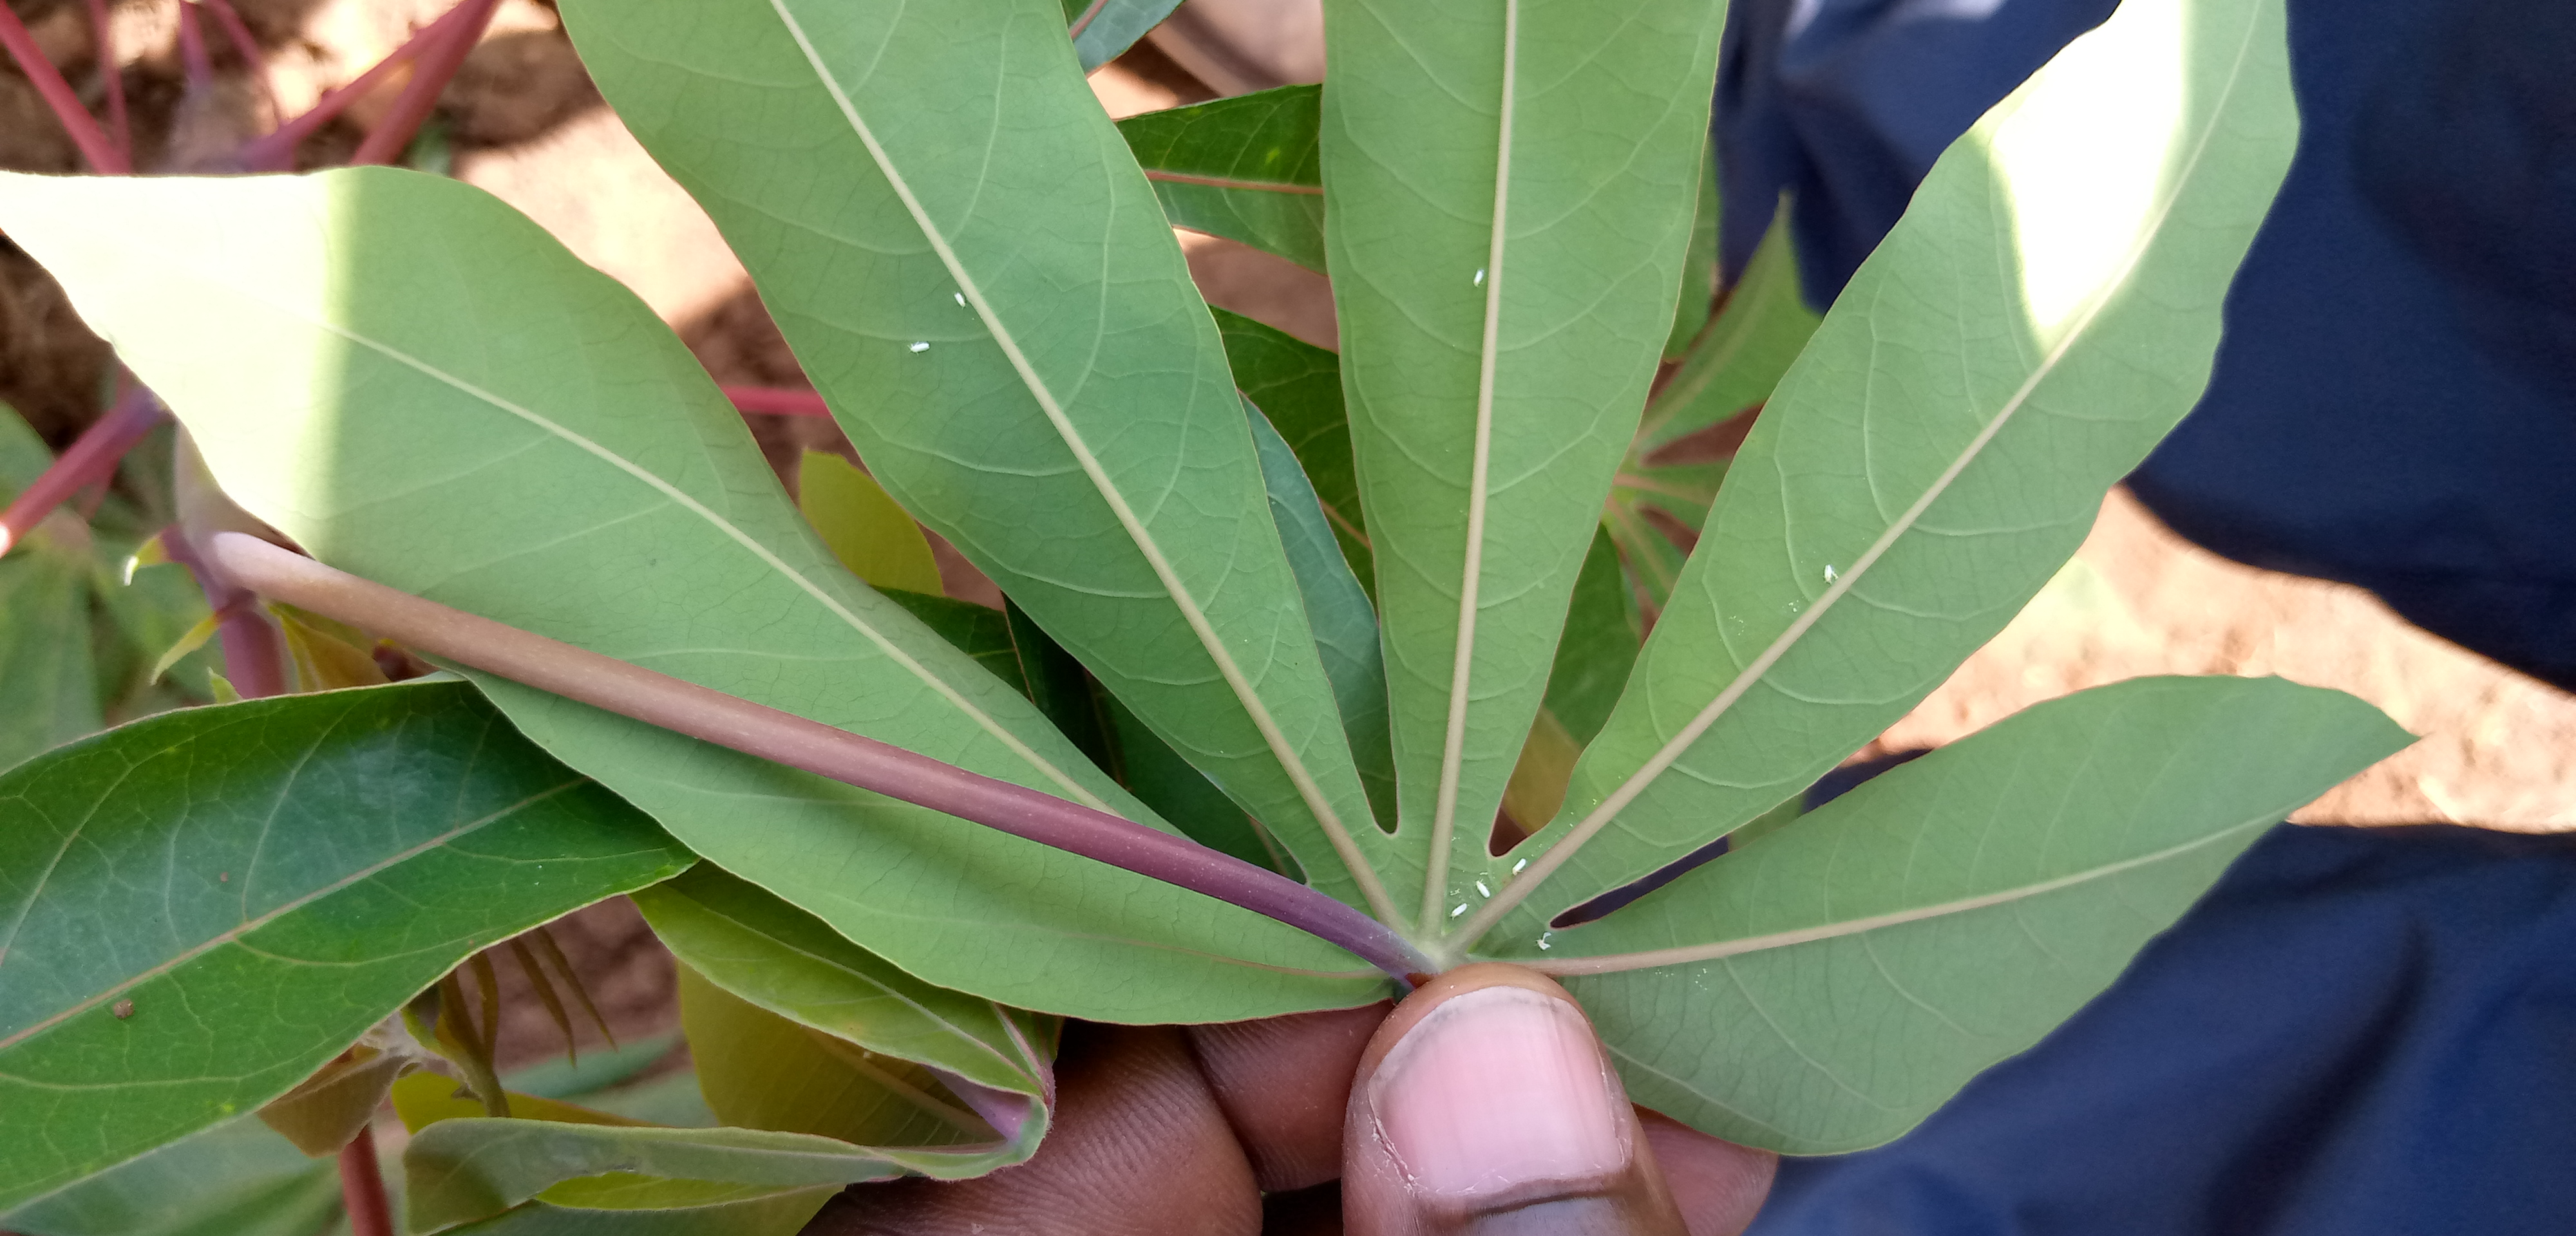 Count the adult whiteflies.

8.